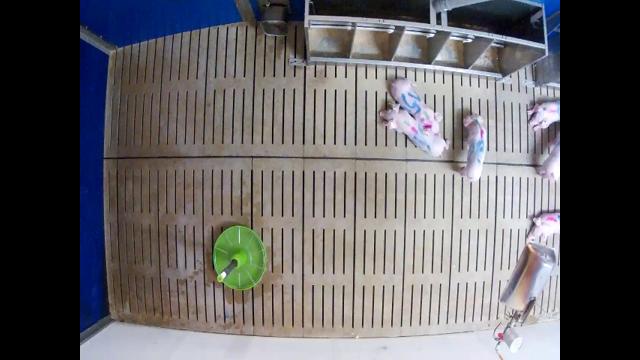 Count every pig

6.